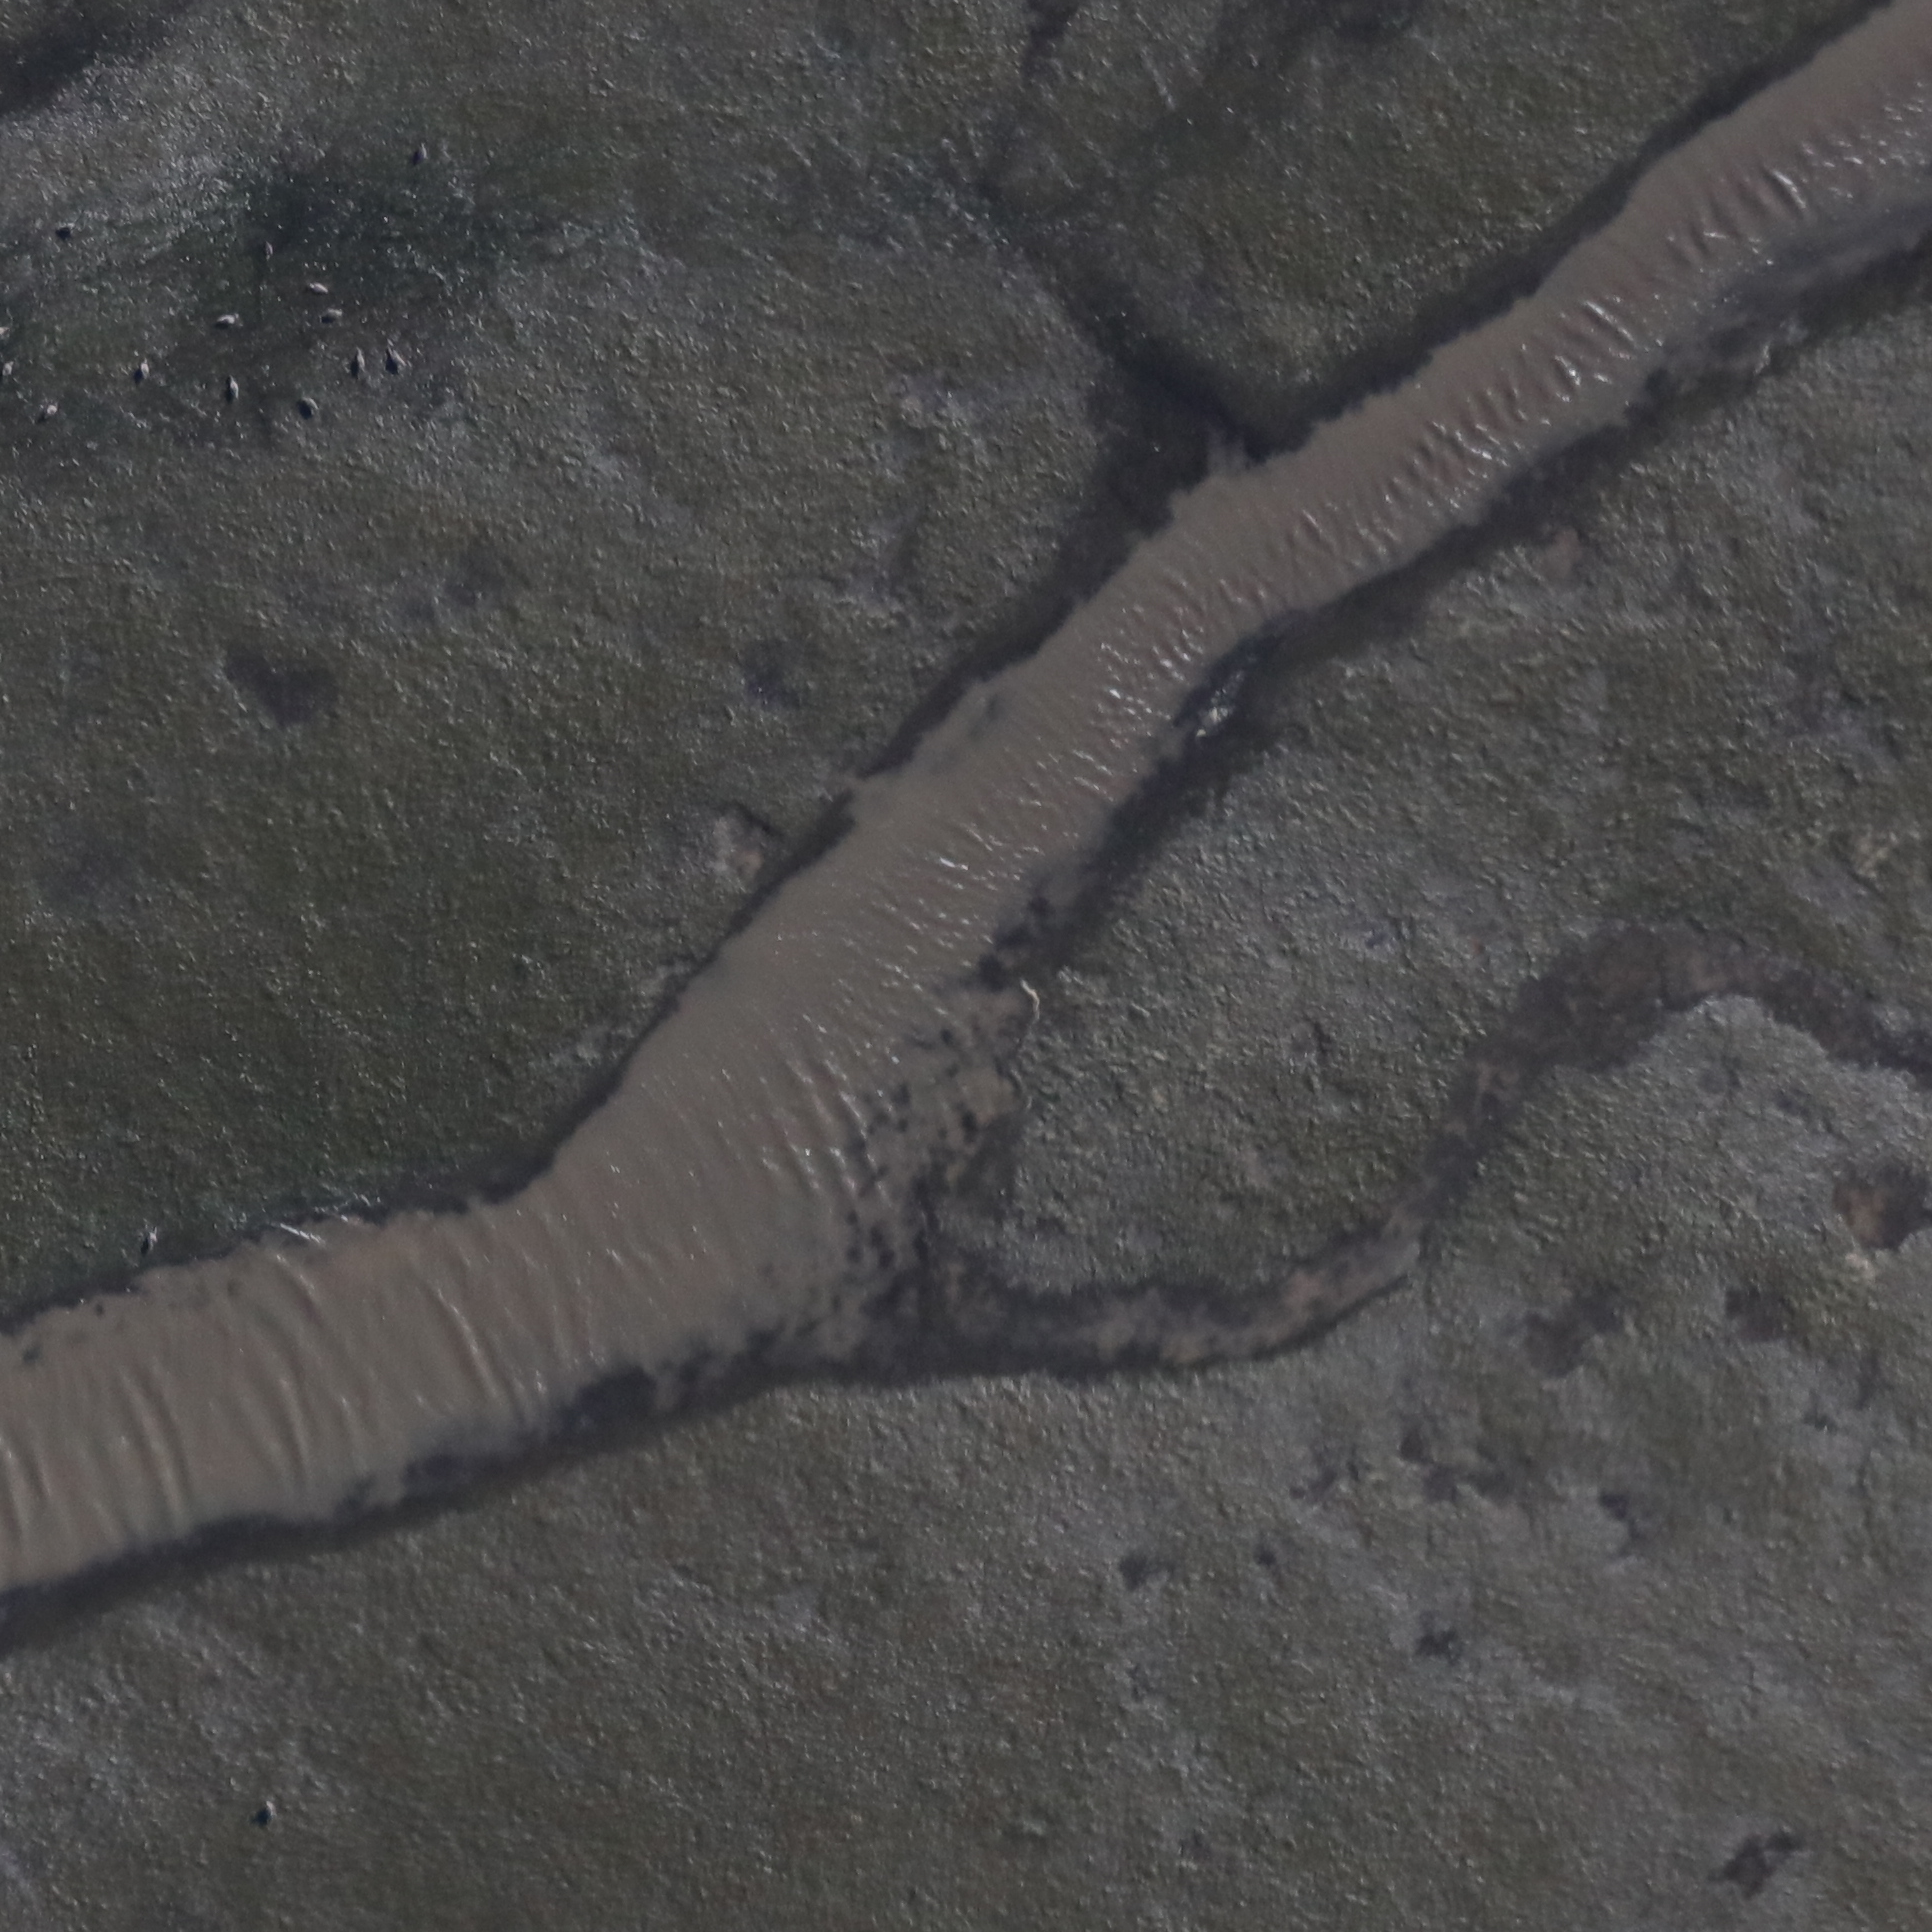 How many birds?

15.